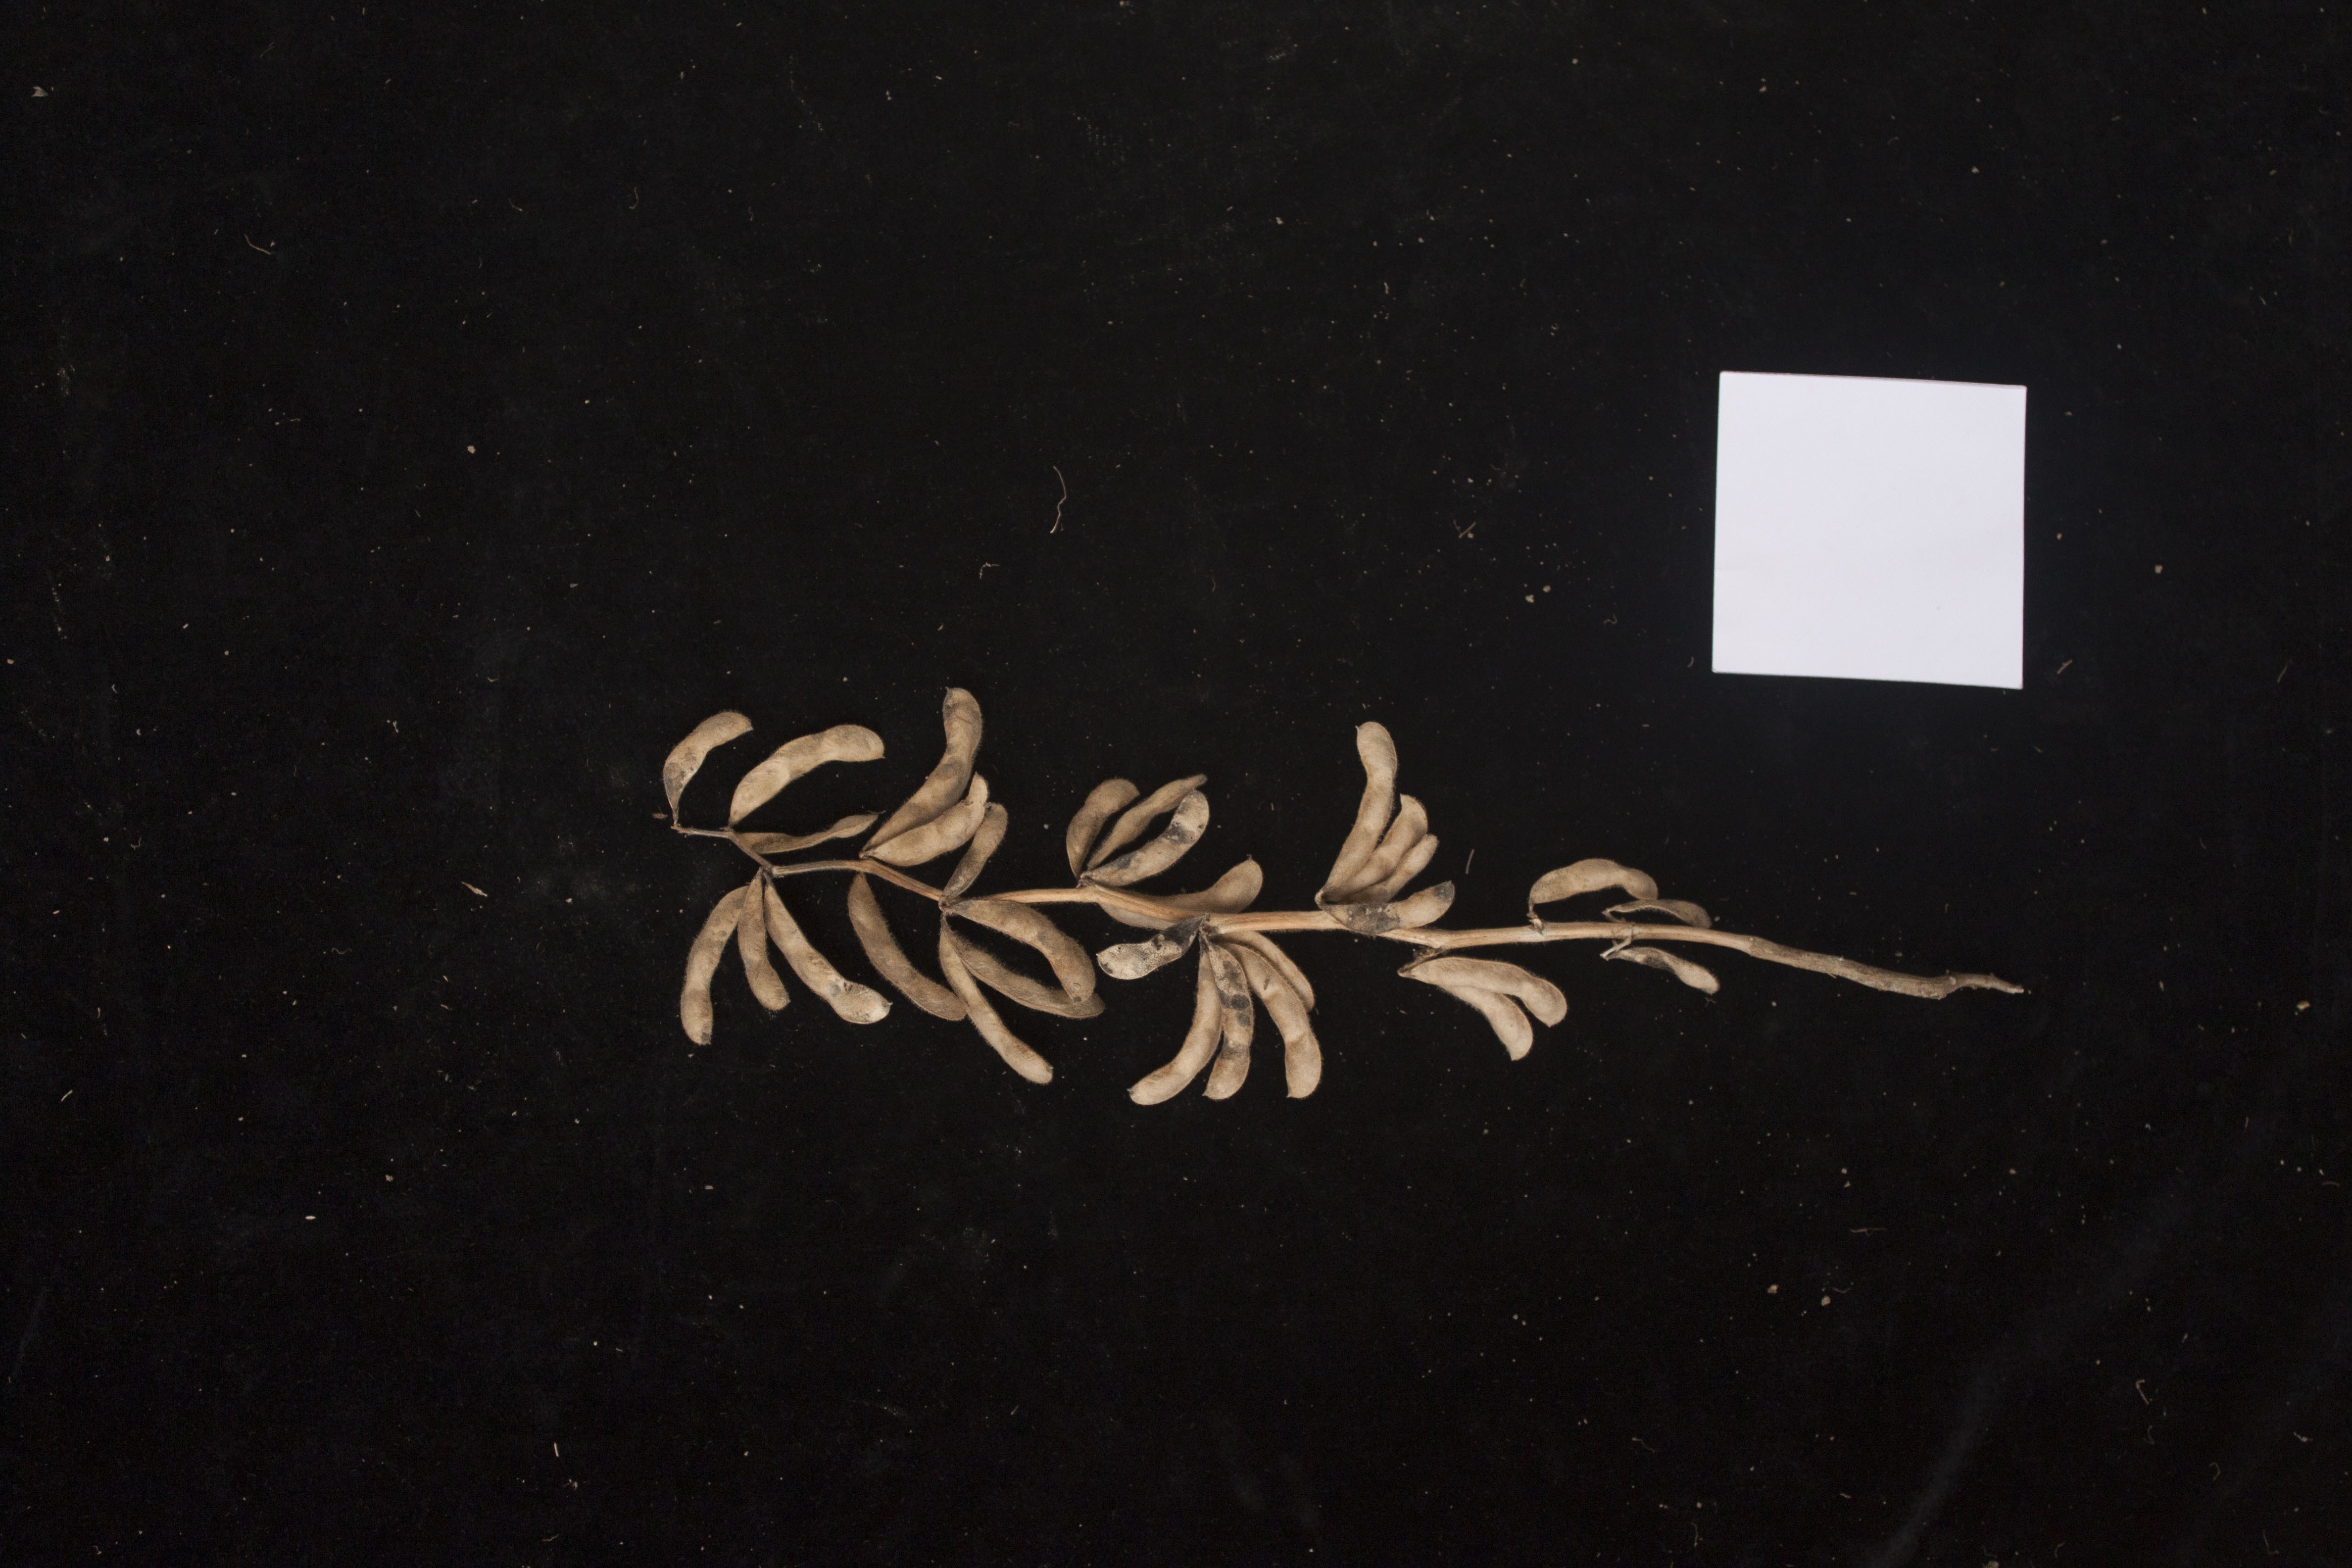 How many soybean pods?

31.